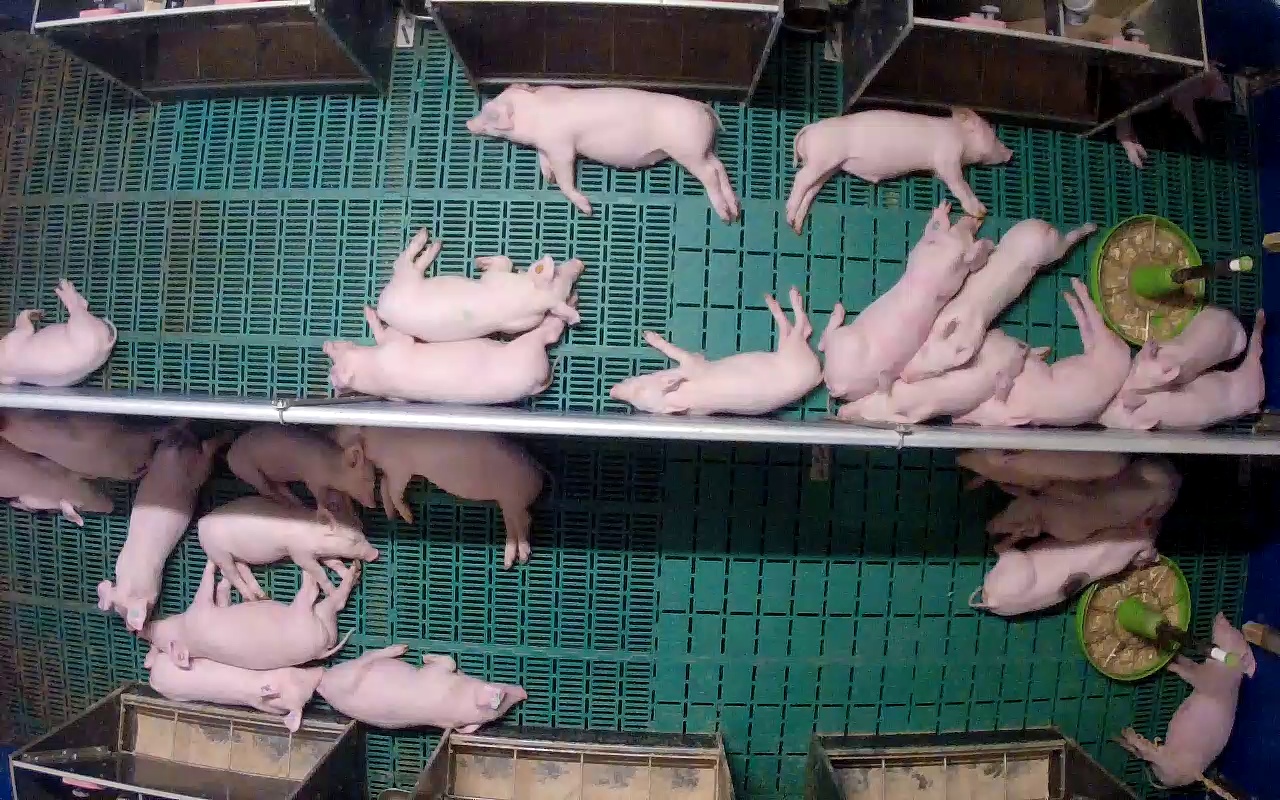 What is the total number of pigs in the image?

26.